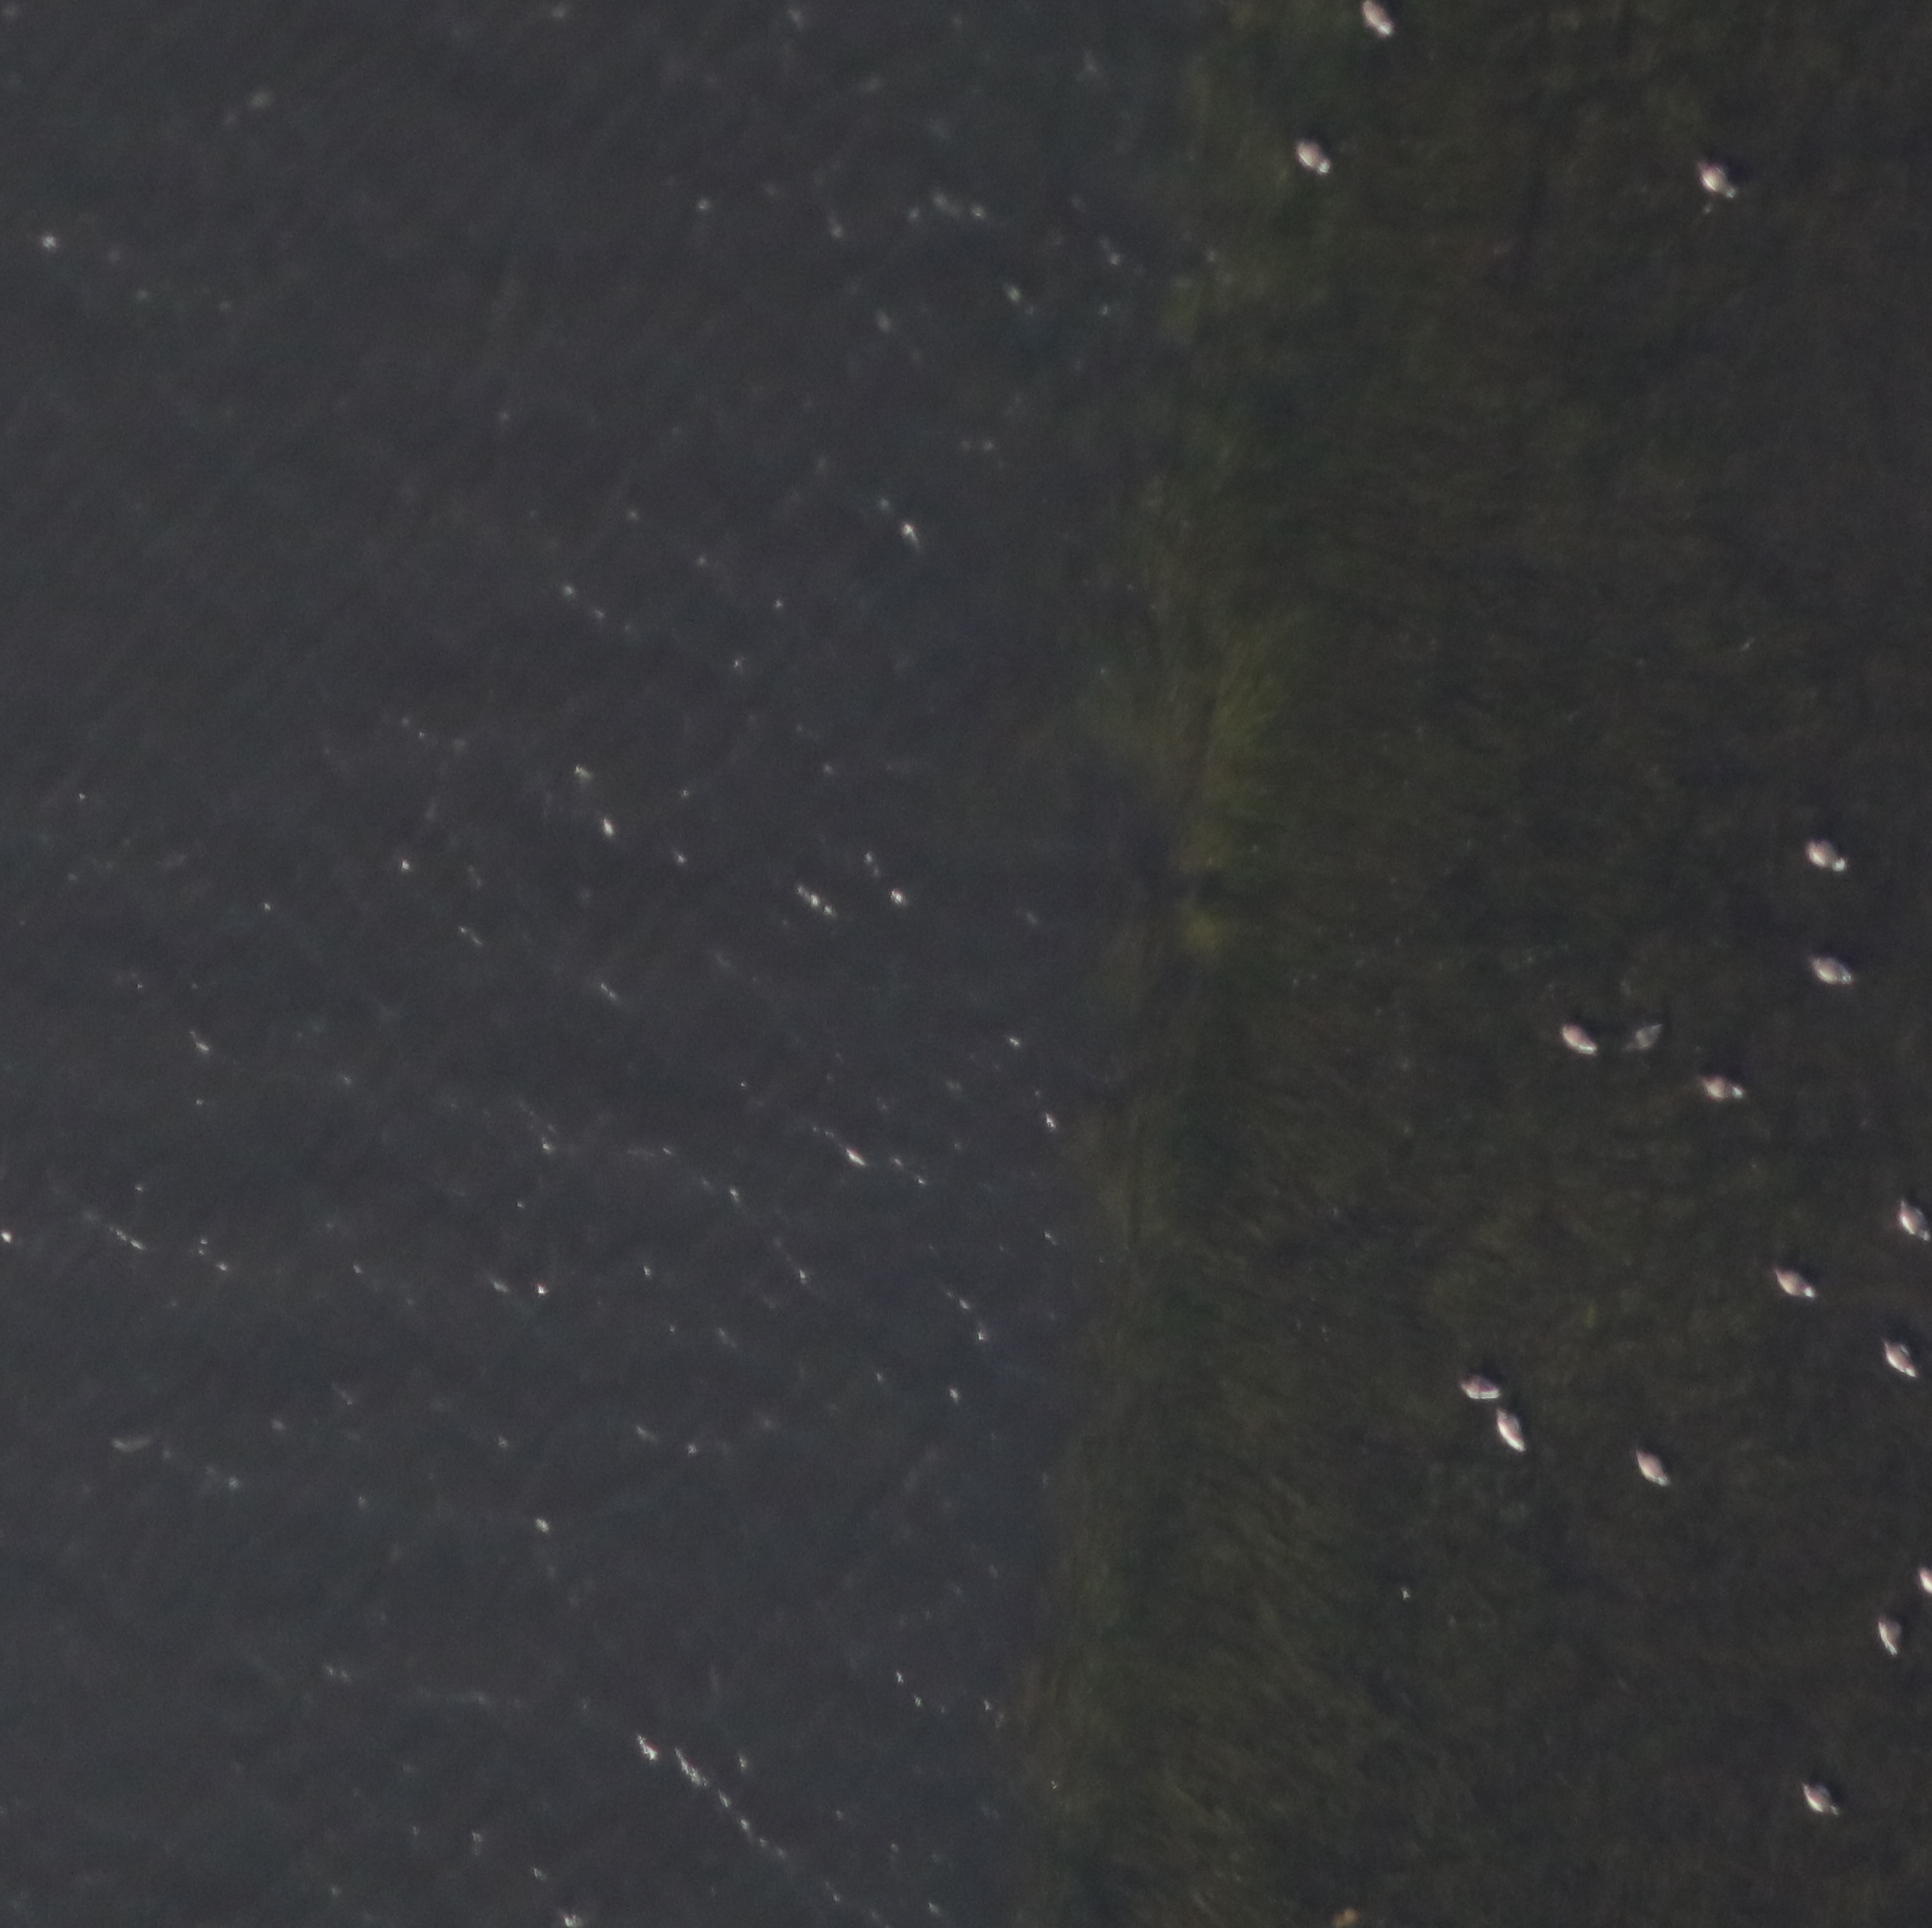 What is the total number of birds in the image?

16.